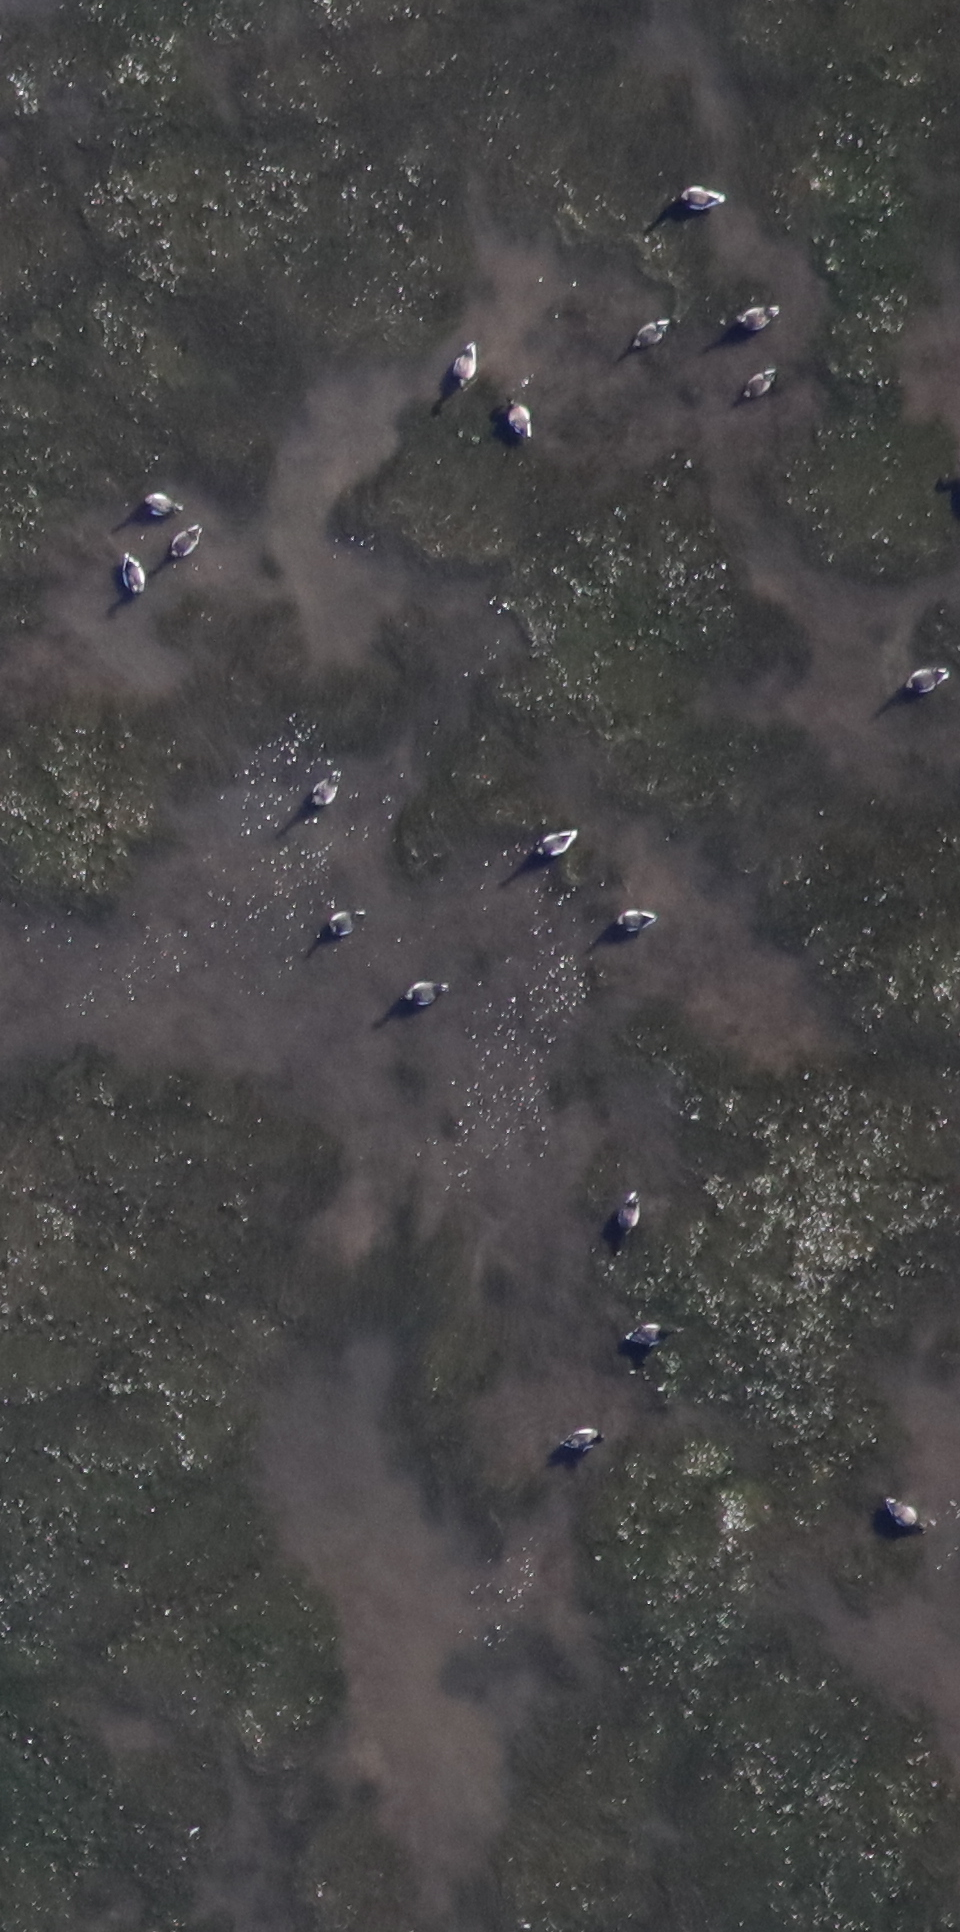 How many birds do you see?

19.